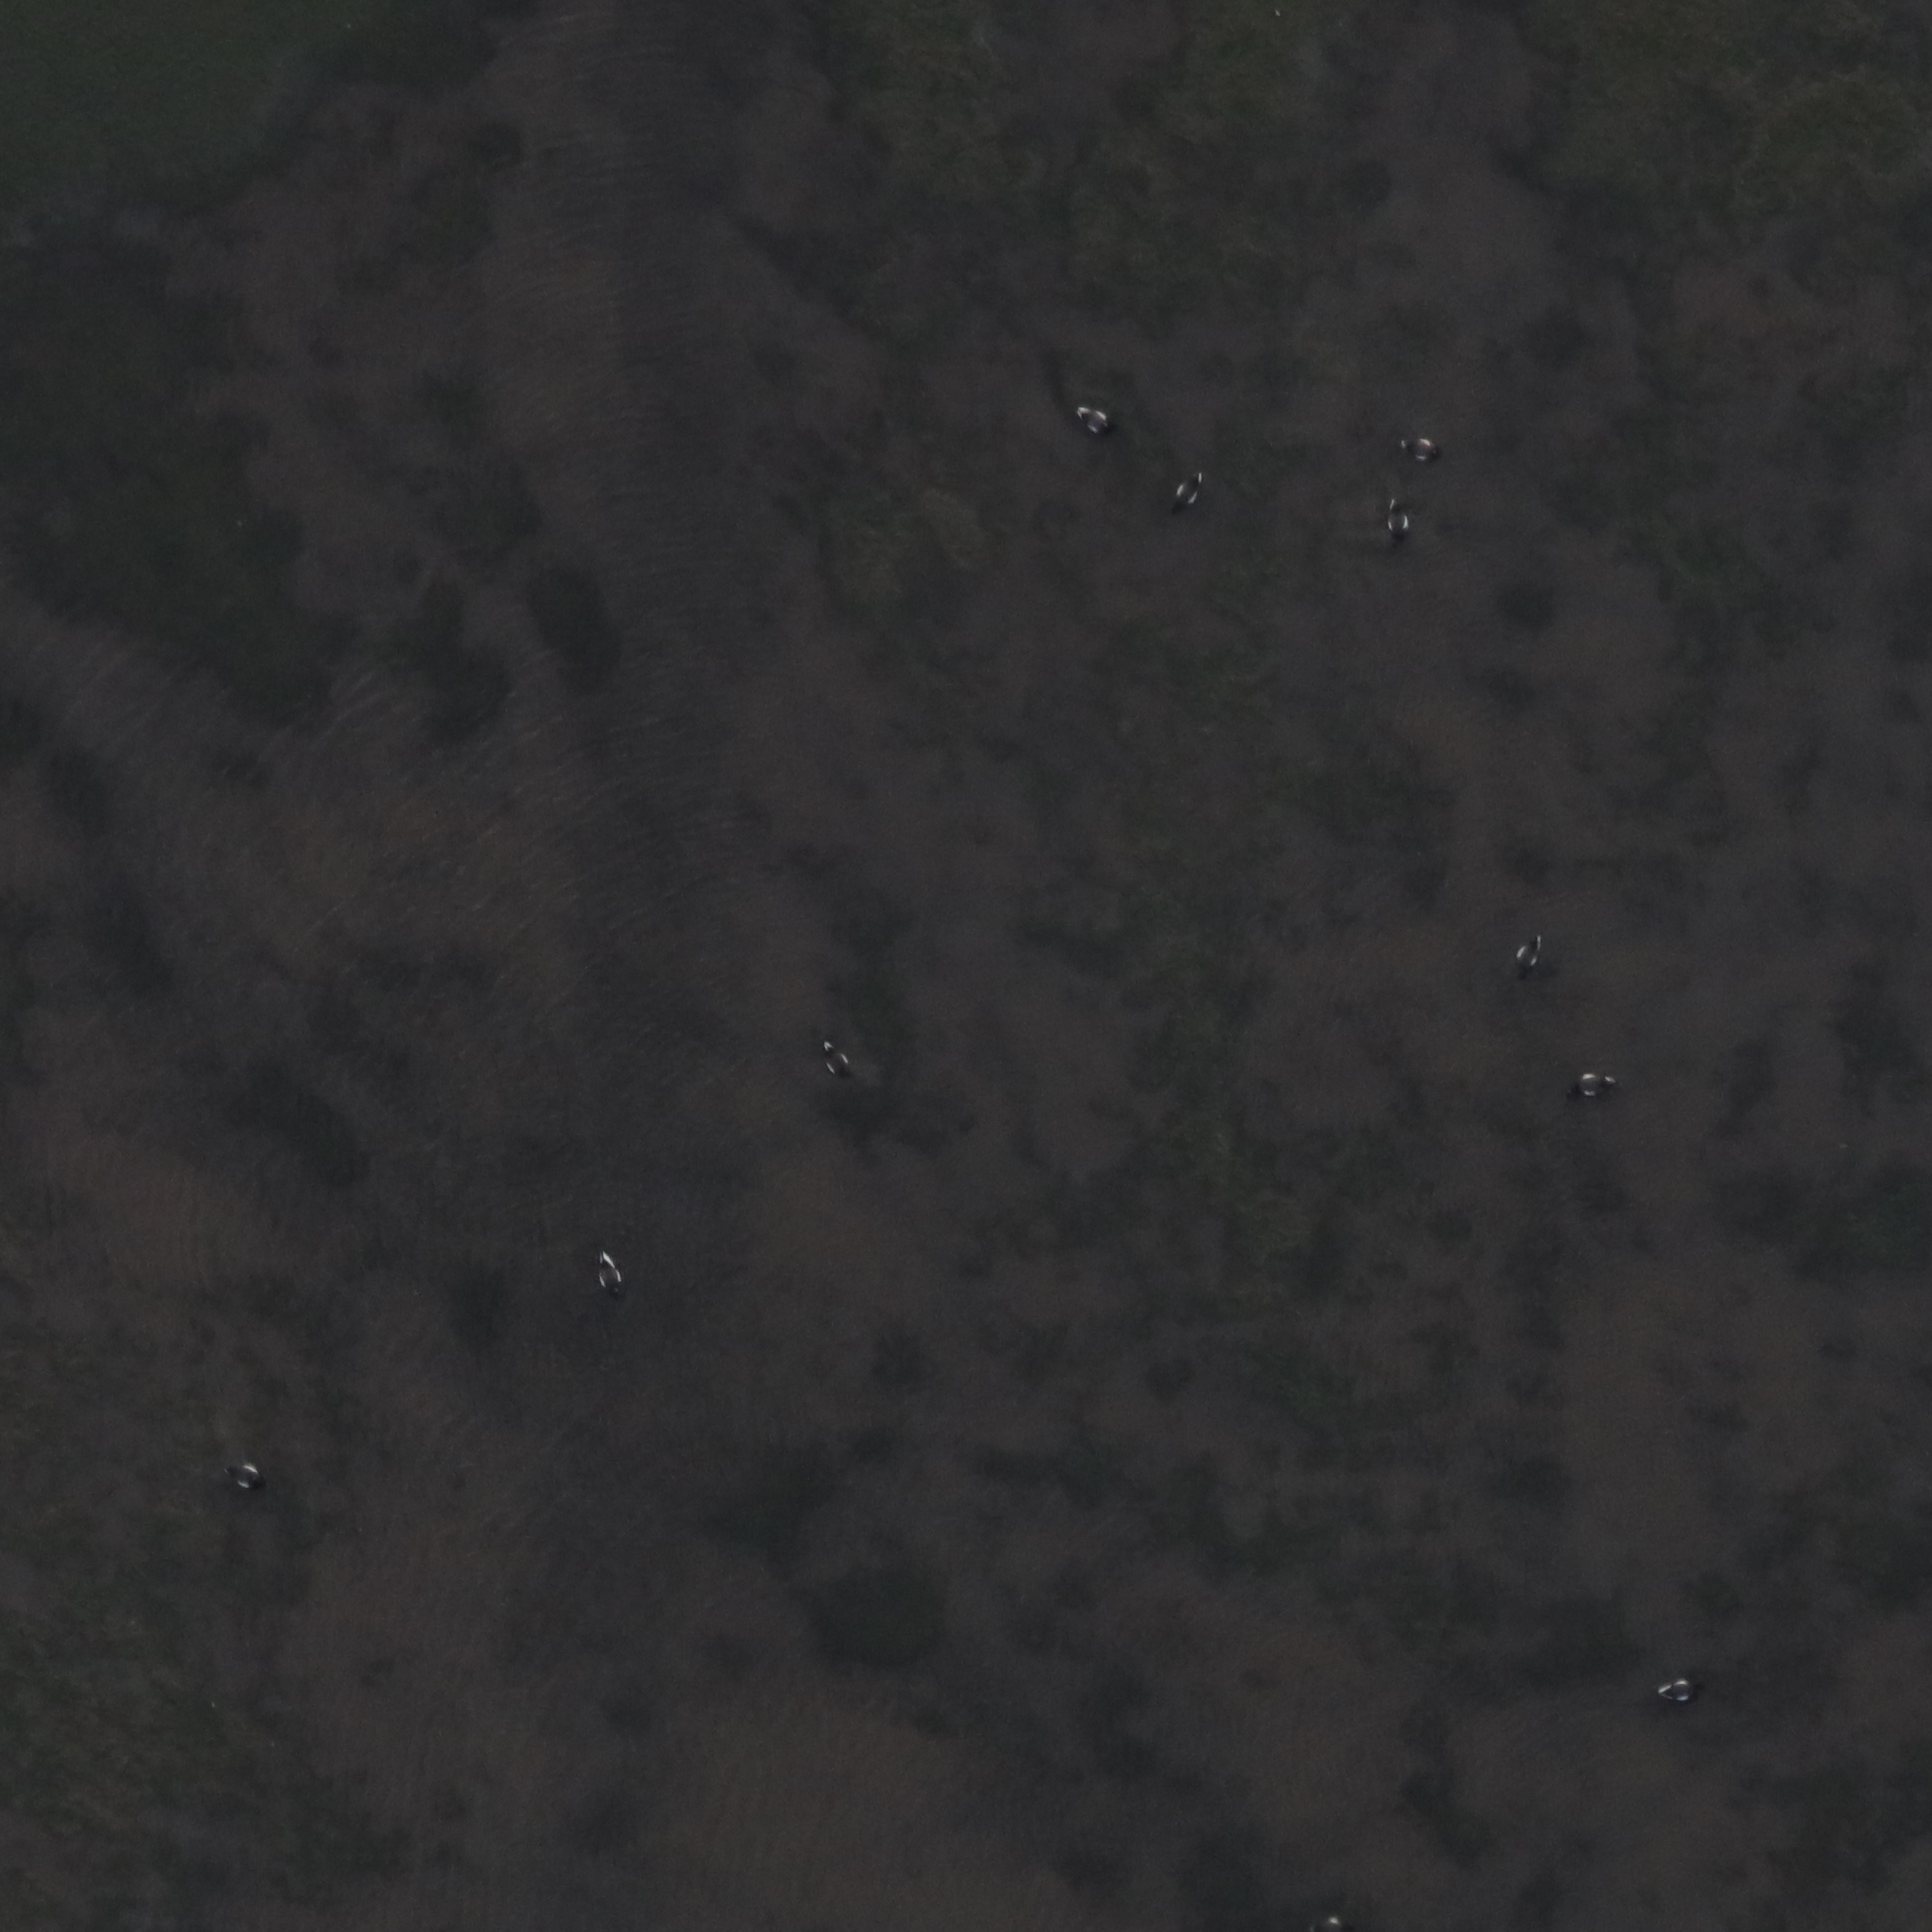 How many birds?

11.